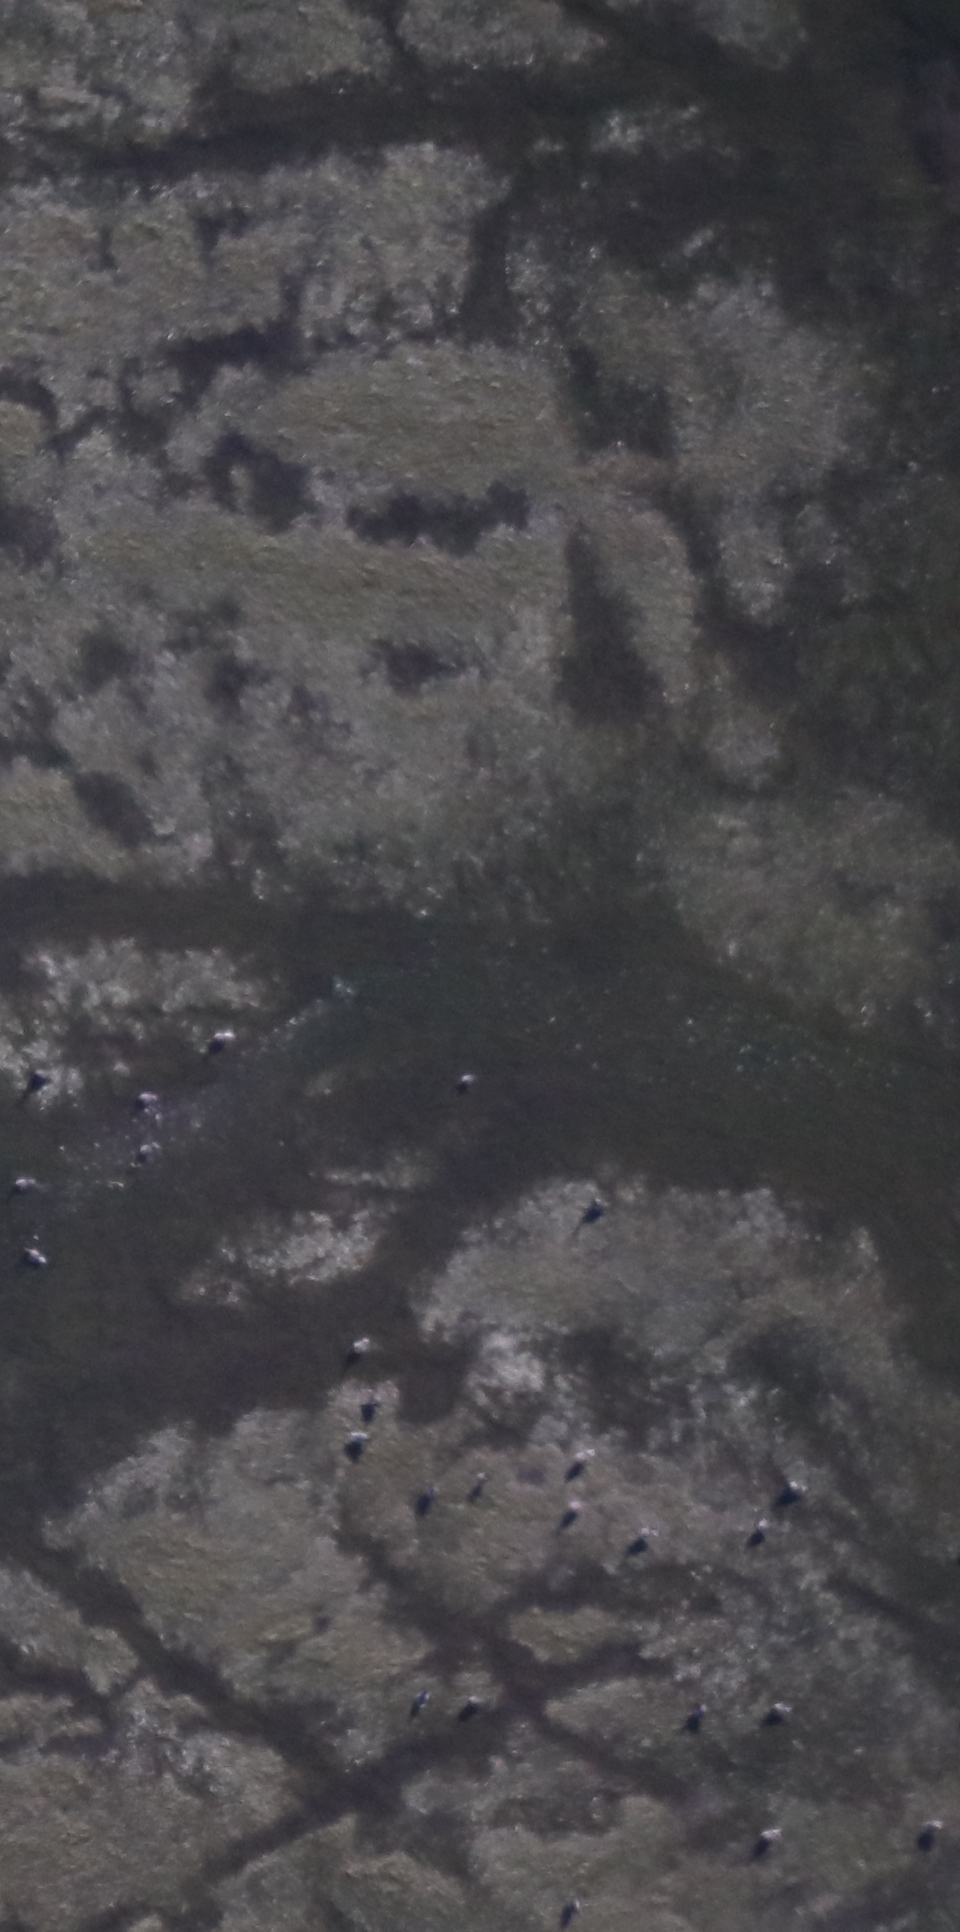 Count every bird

25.